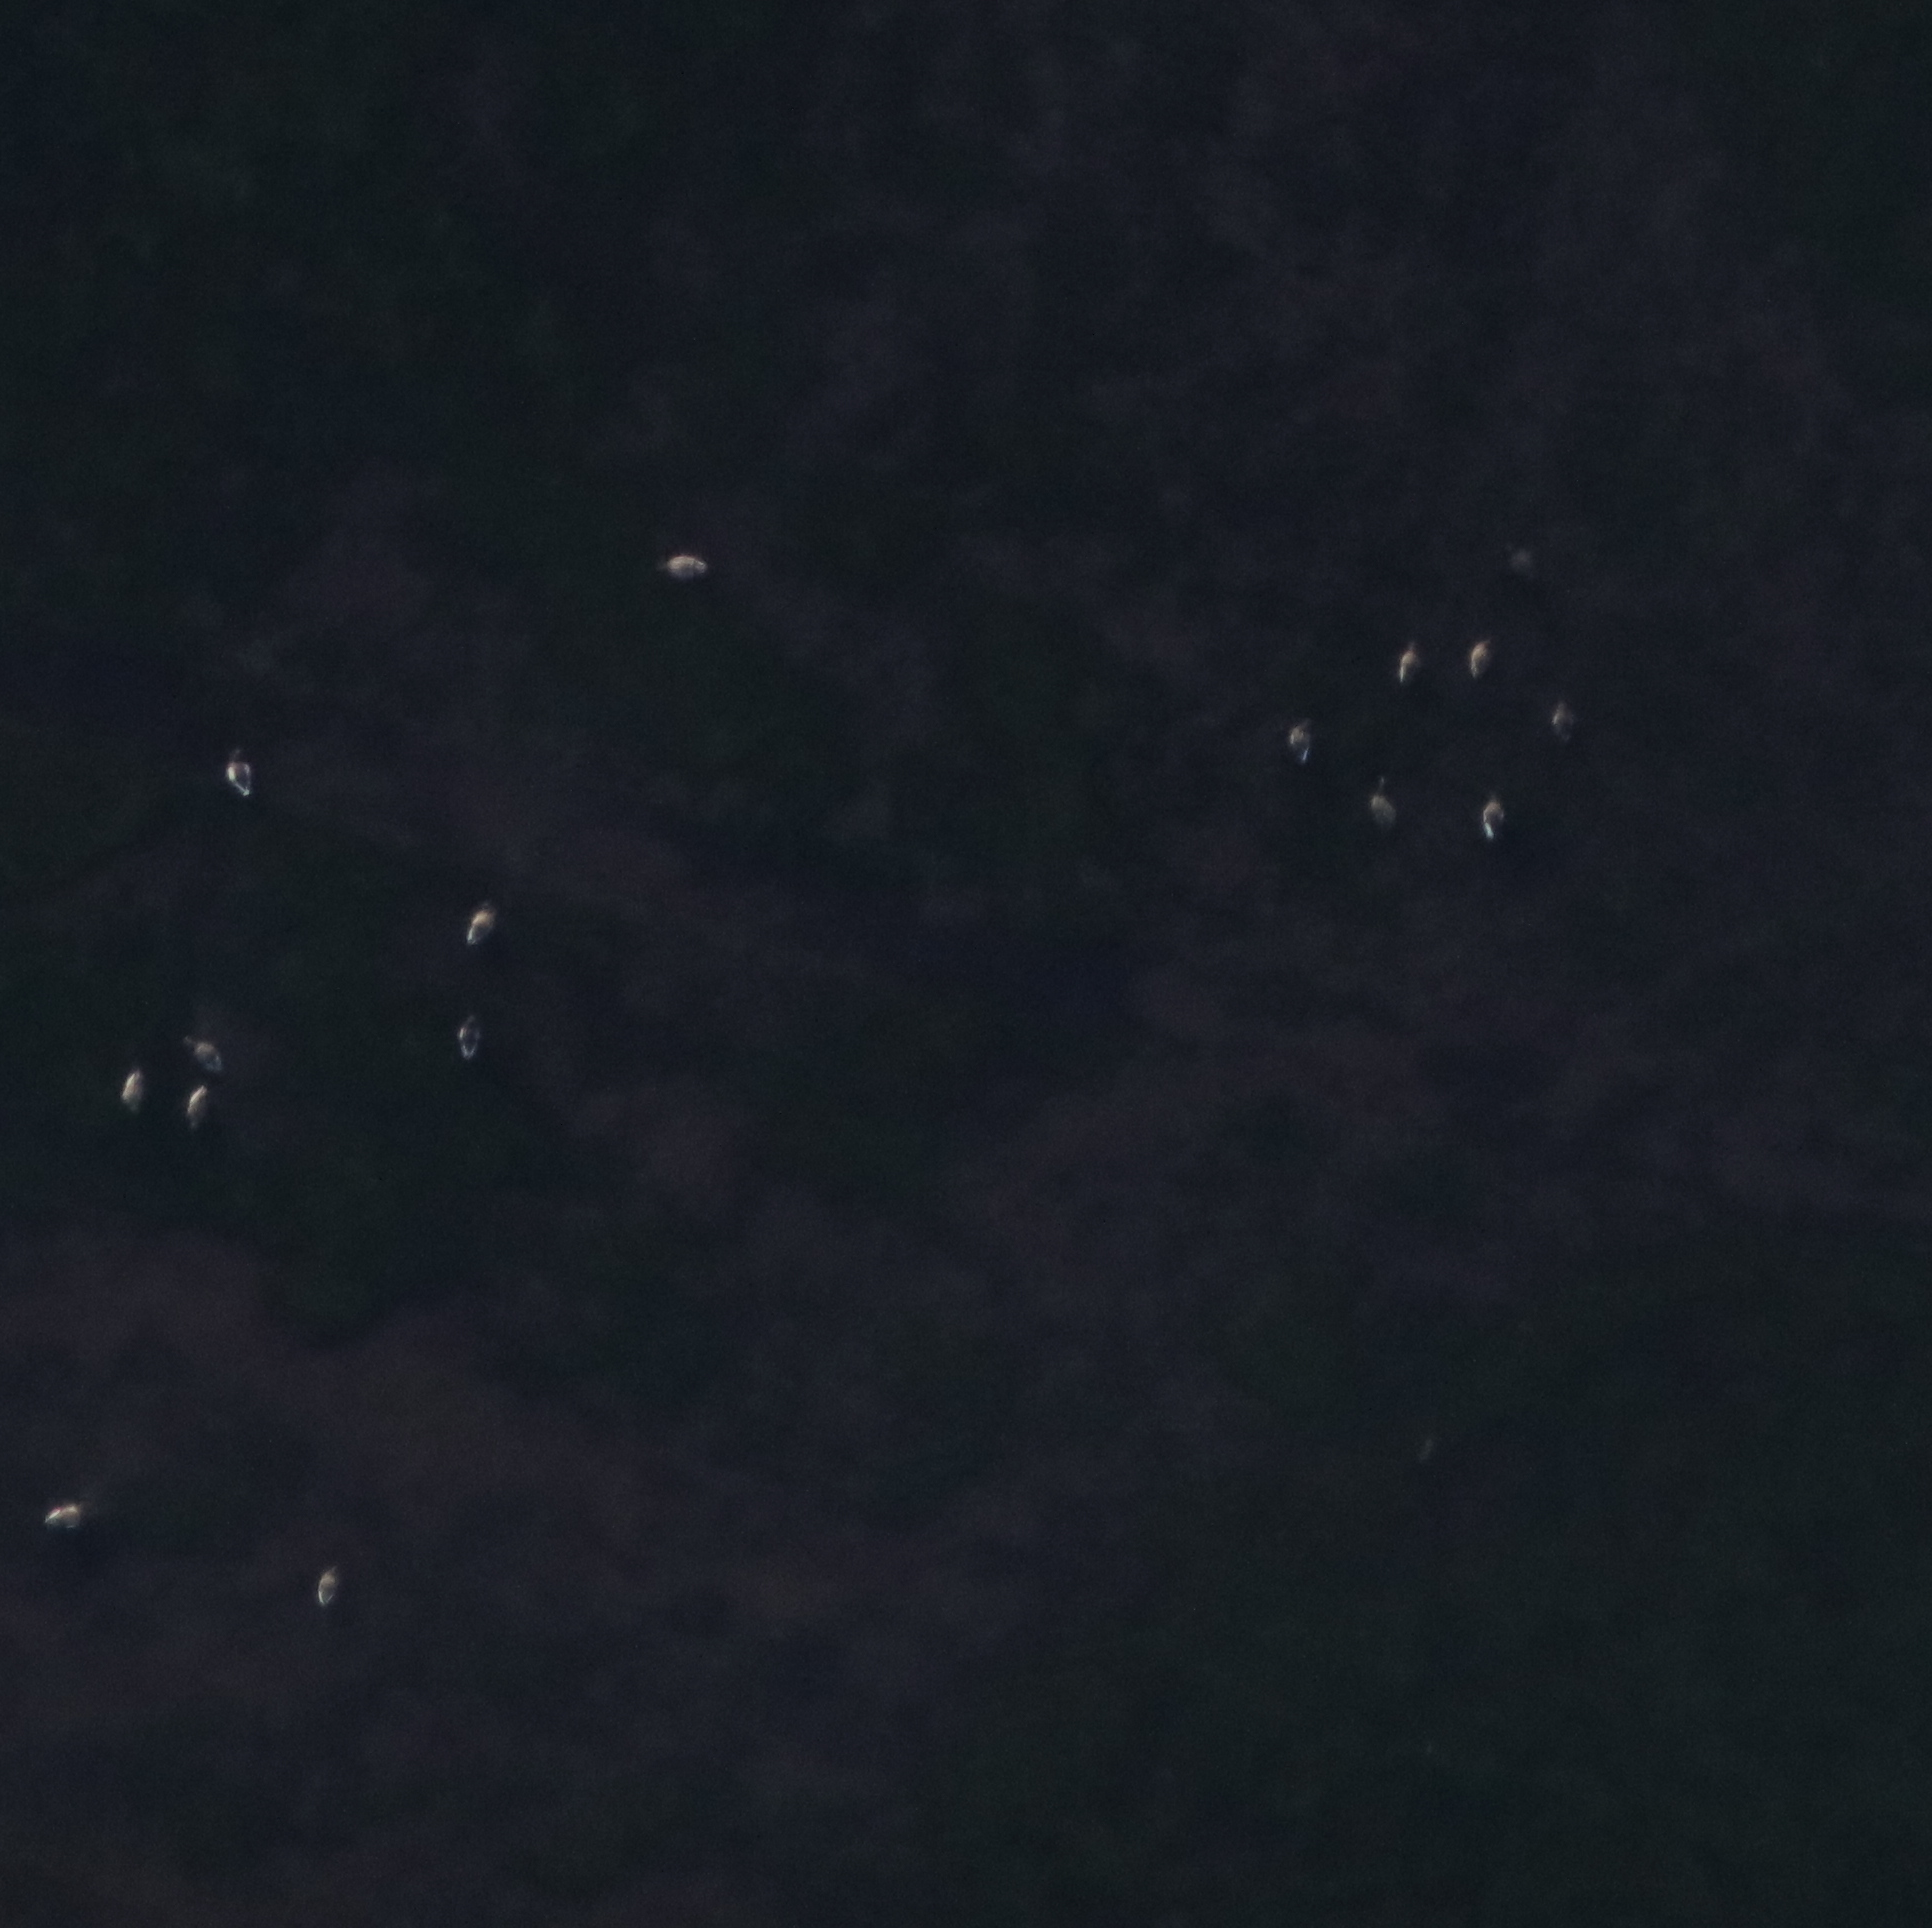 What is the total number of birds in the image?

15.